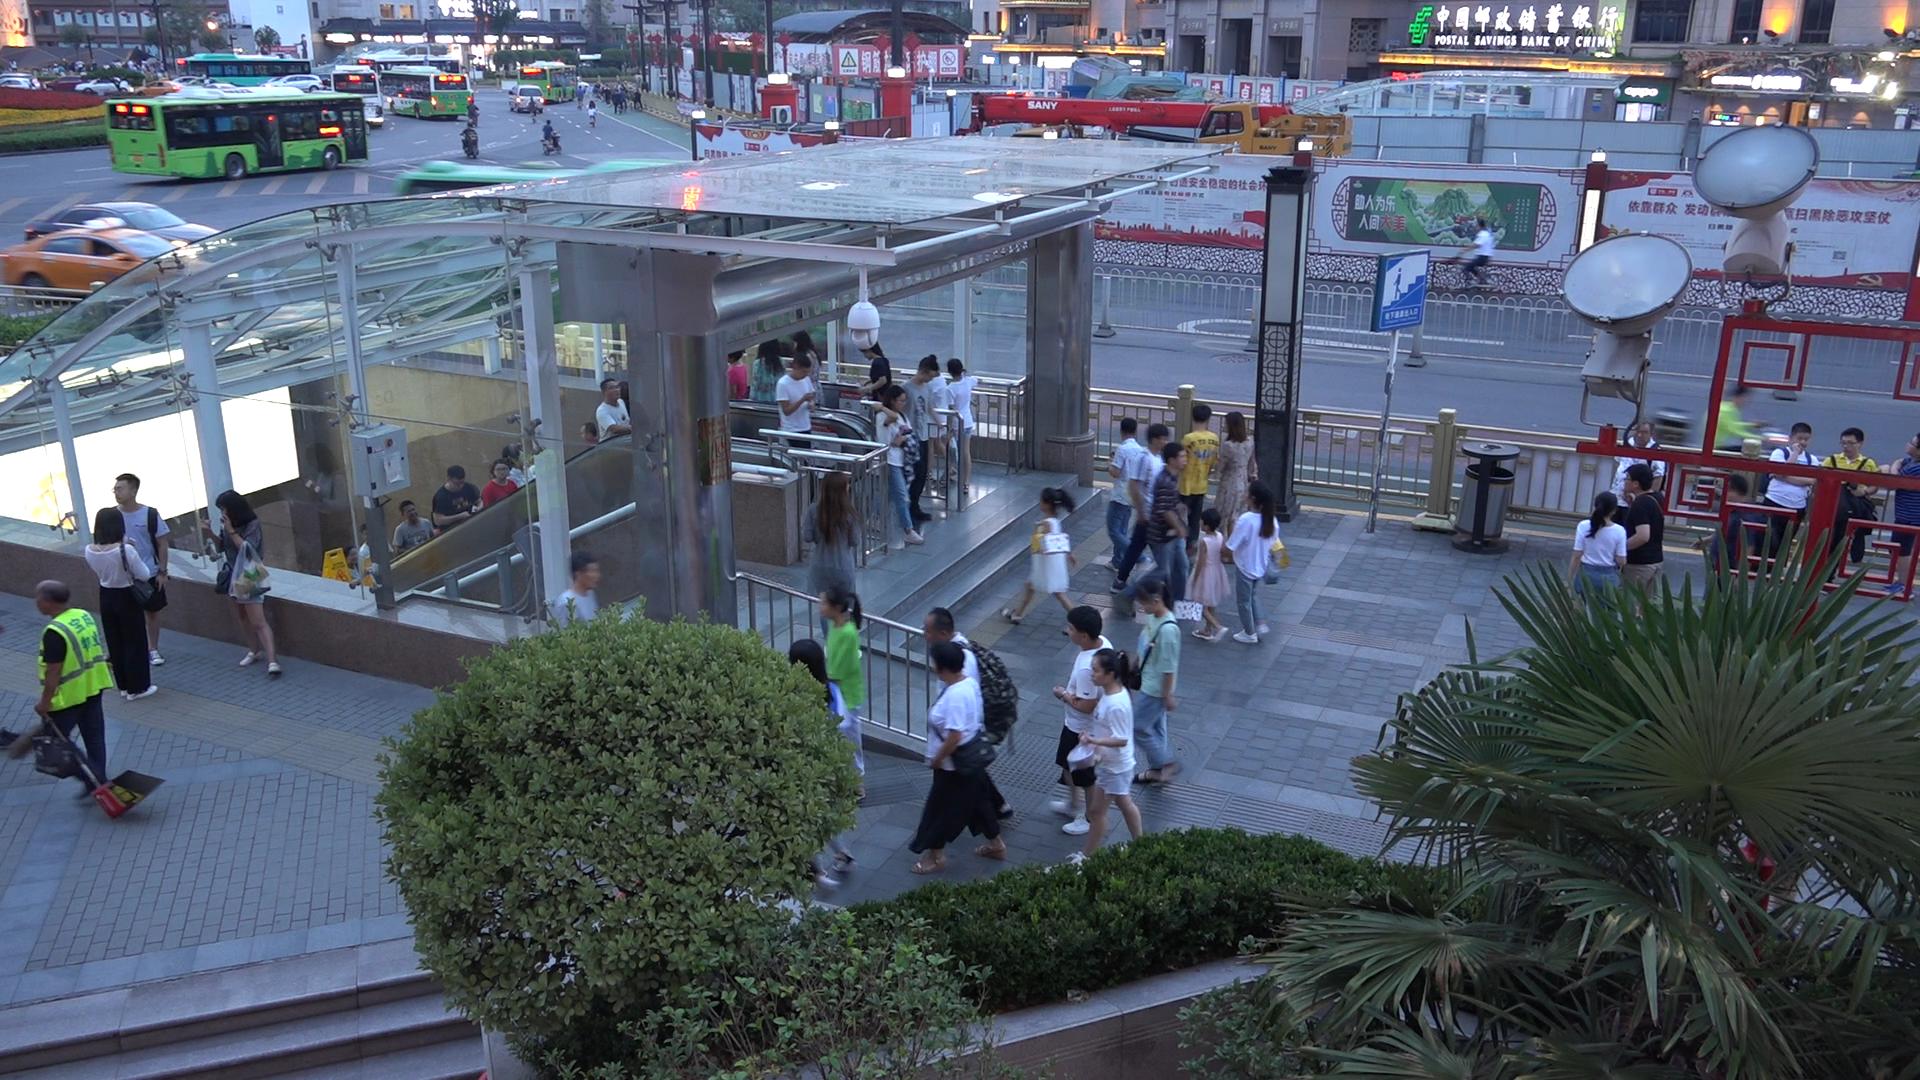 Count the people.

78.